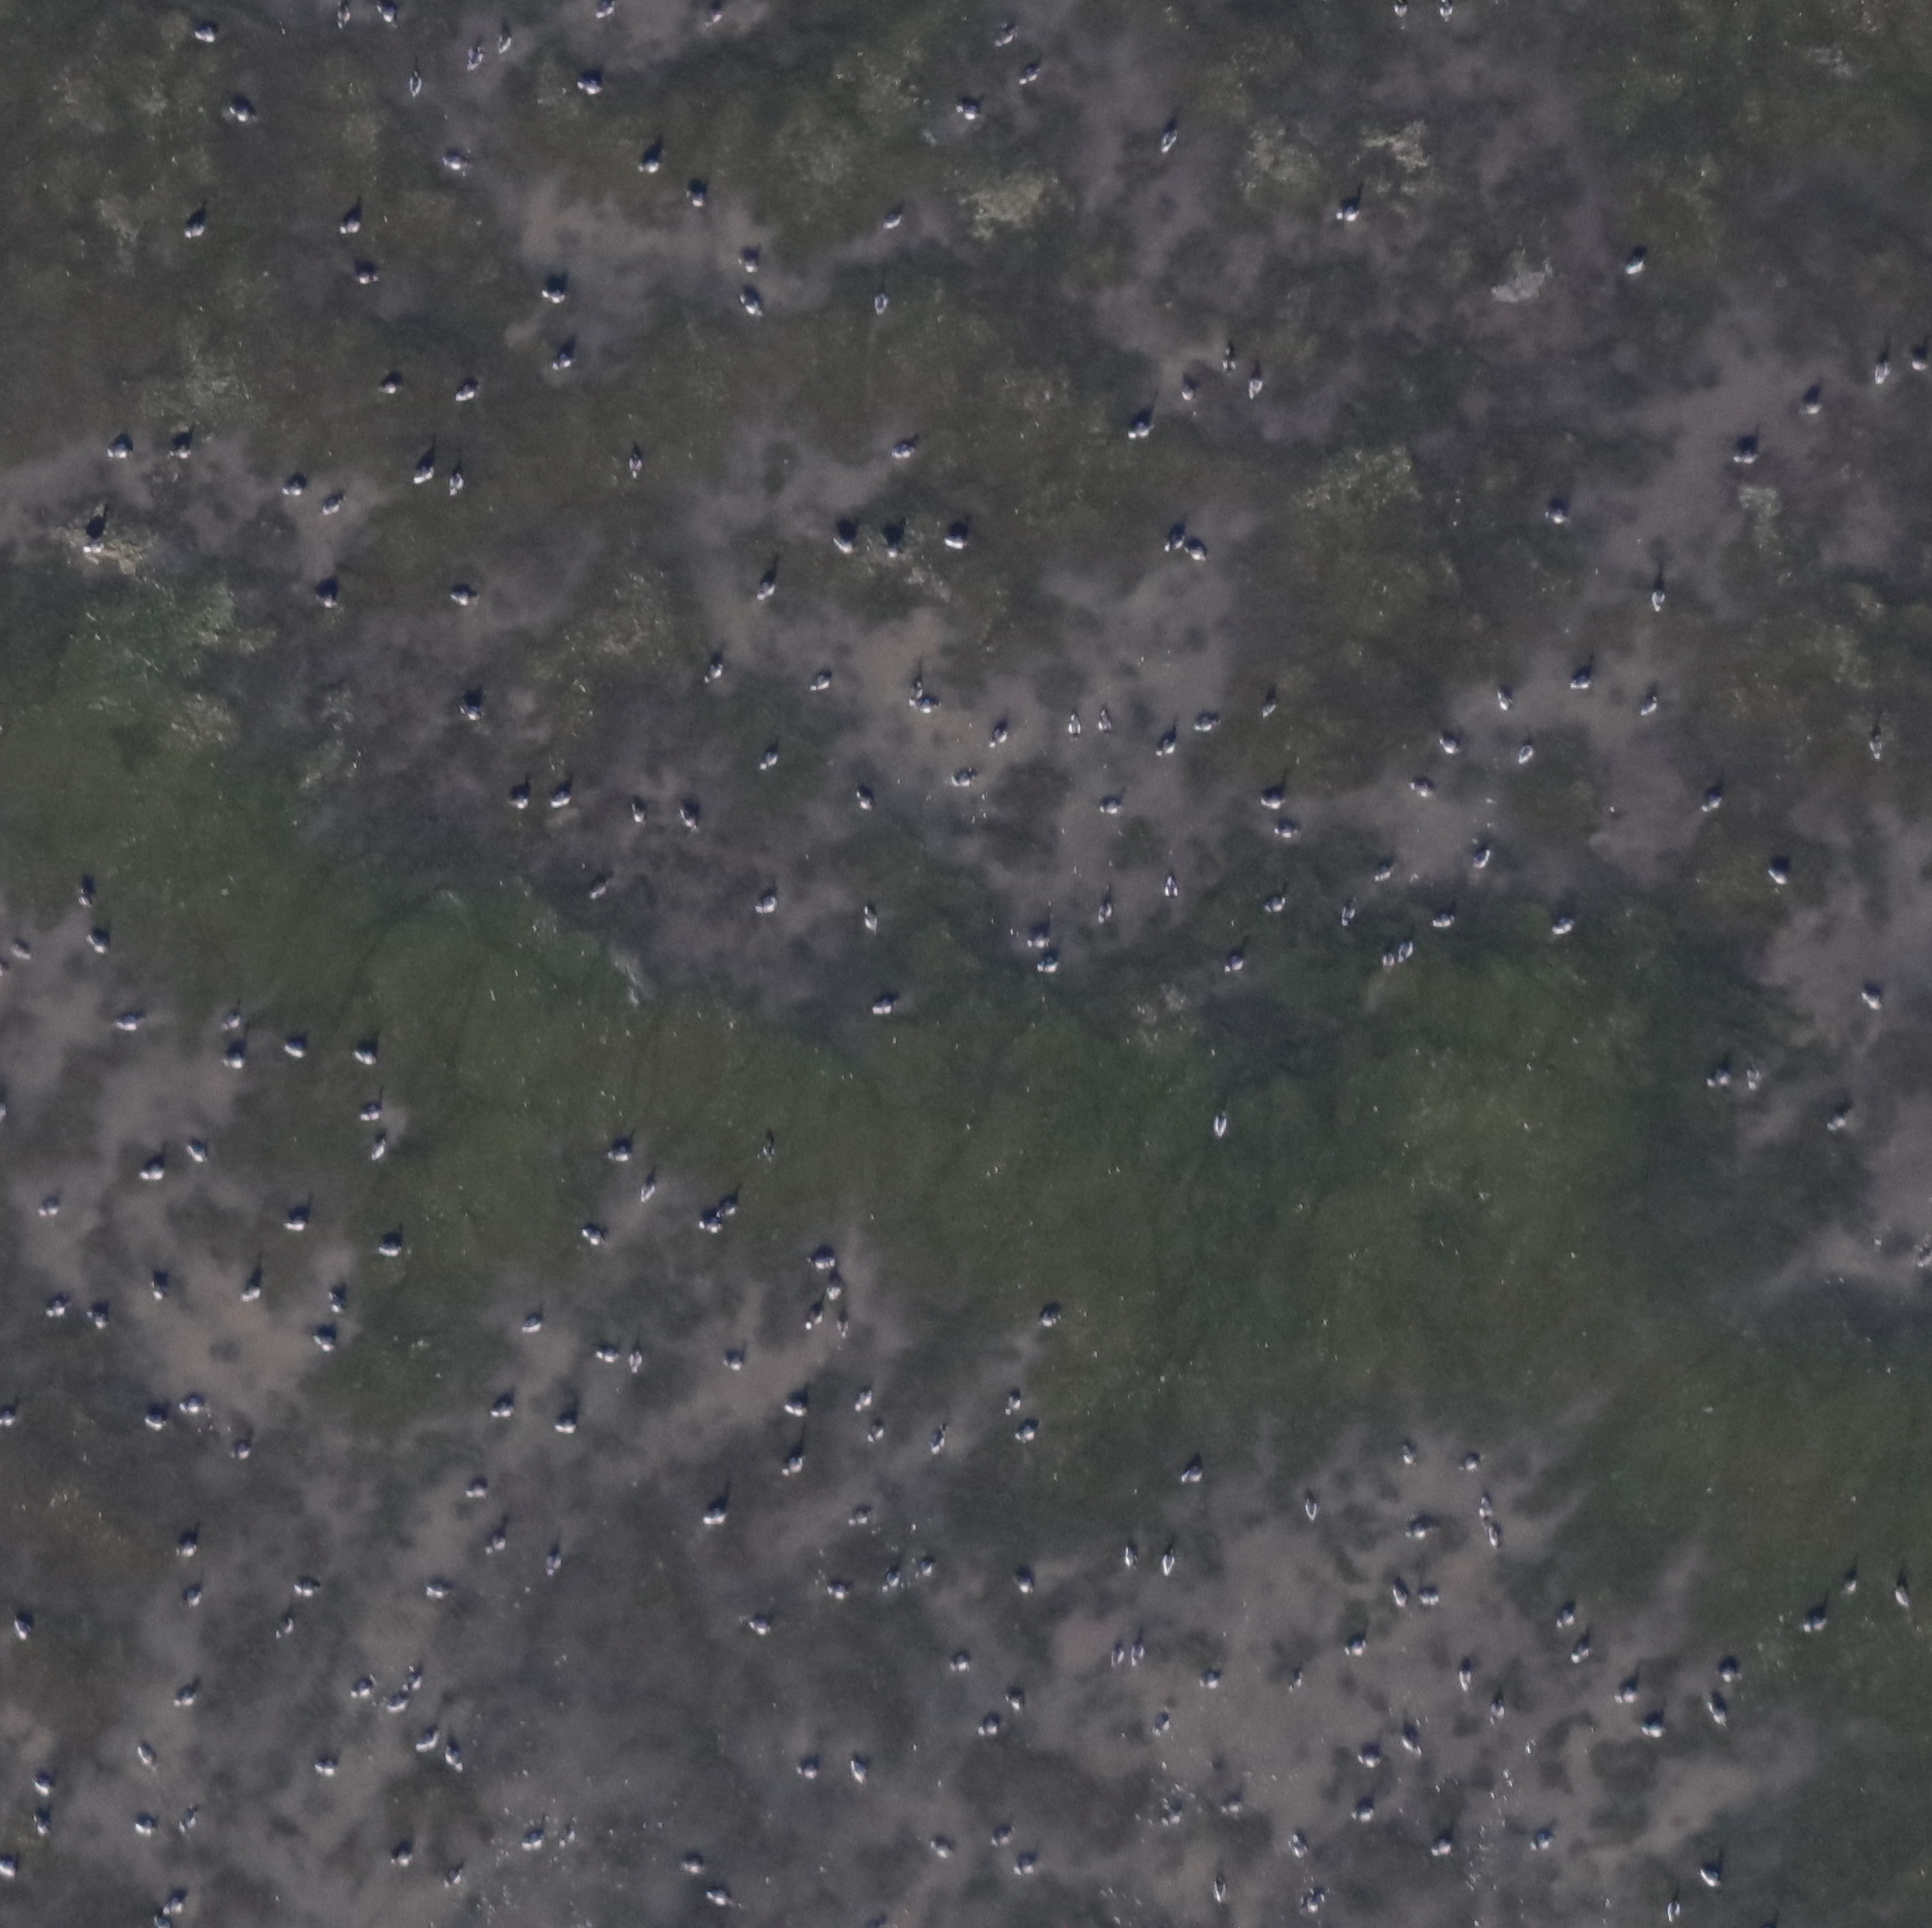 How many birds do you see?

245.